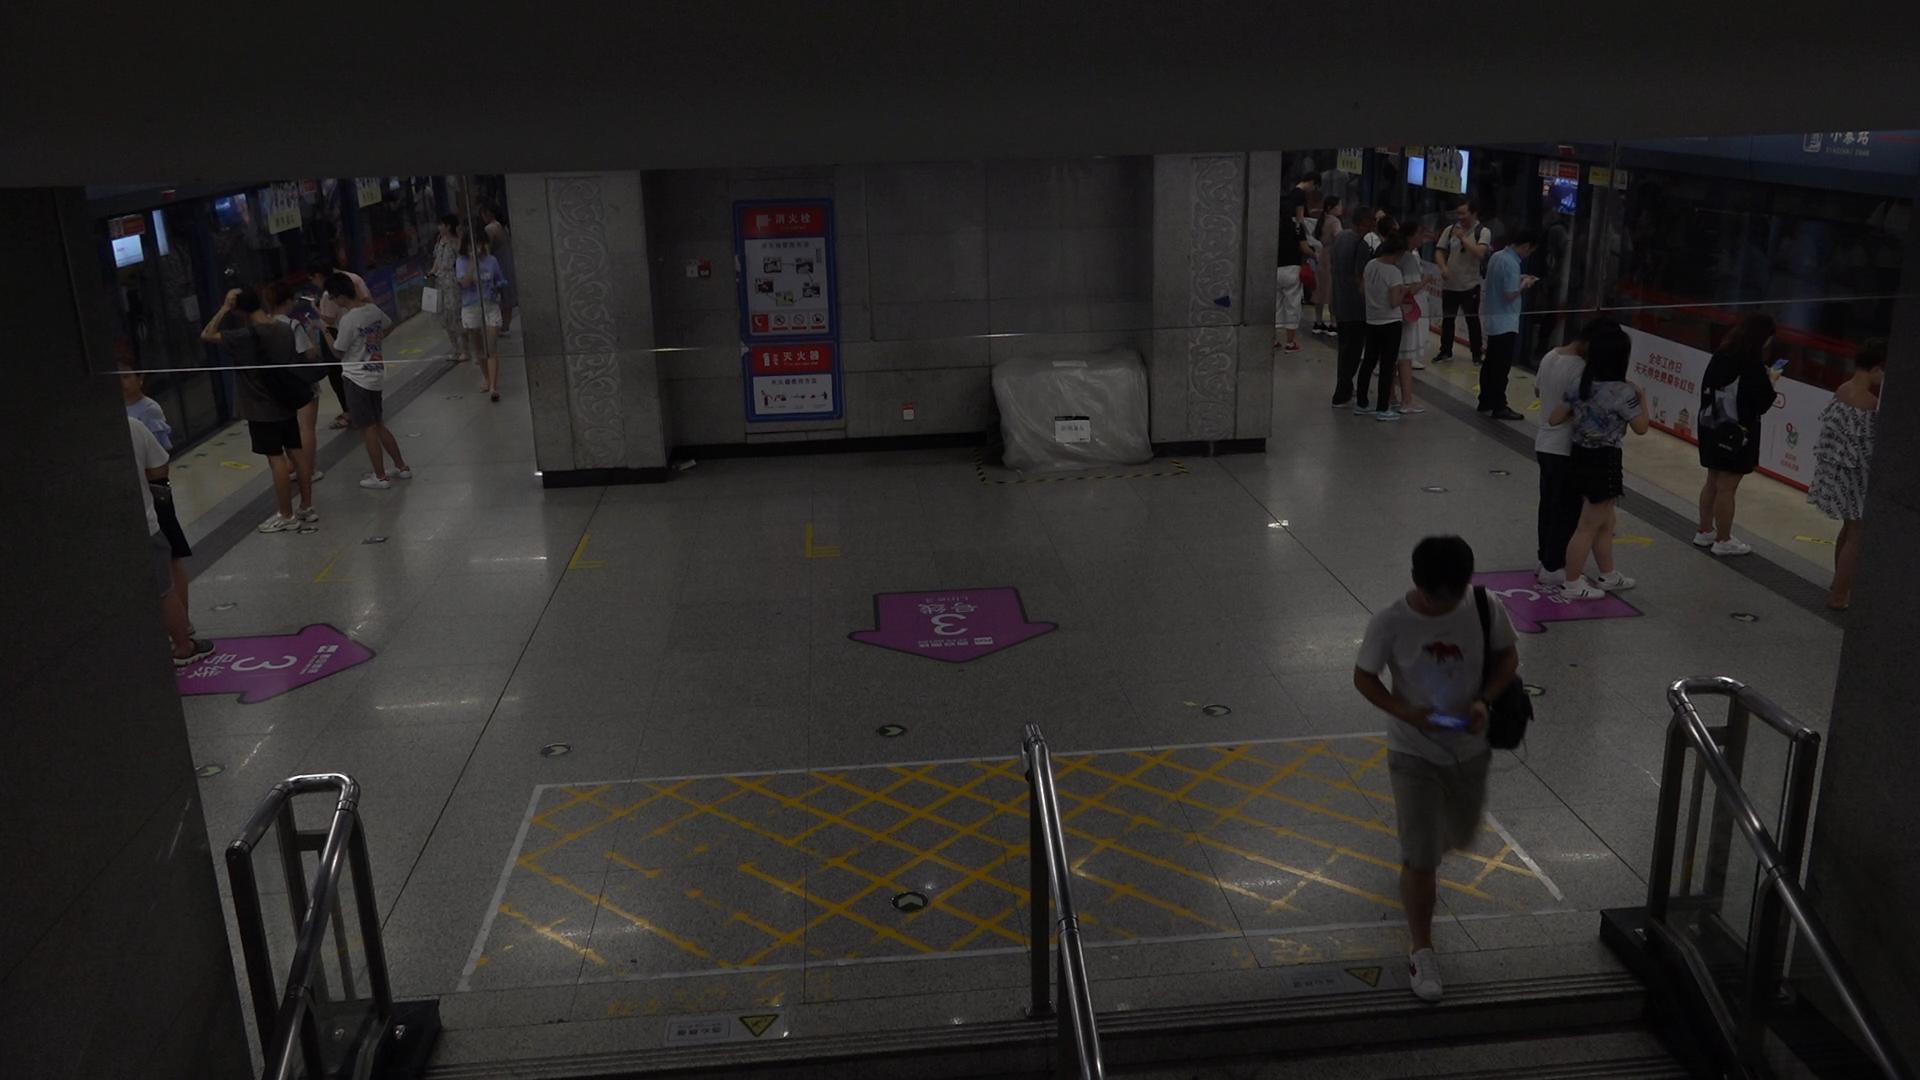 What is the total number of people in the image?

25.